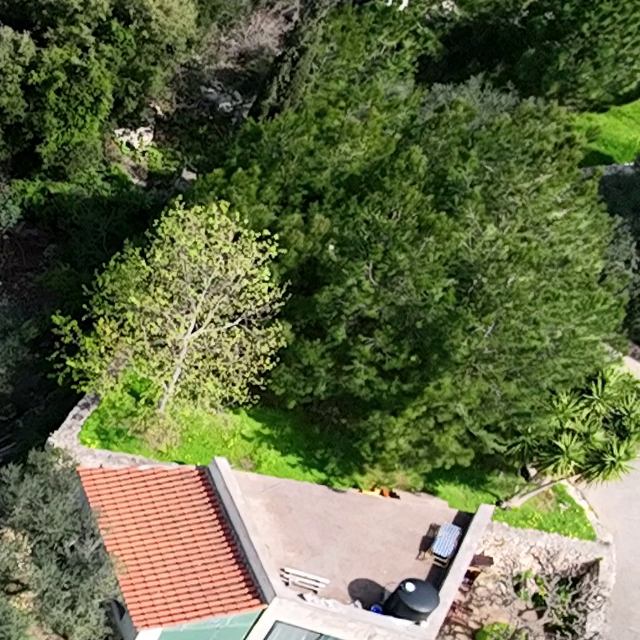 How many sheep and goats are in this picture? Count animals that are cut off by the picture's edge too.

0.